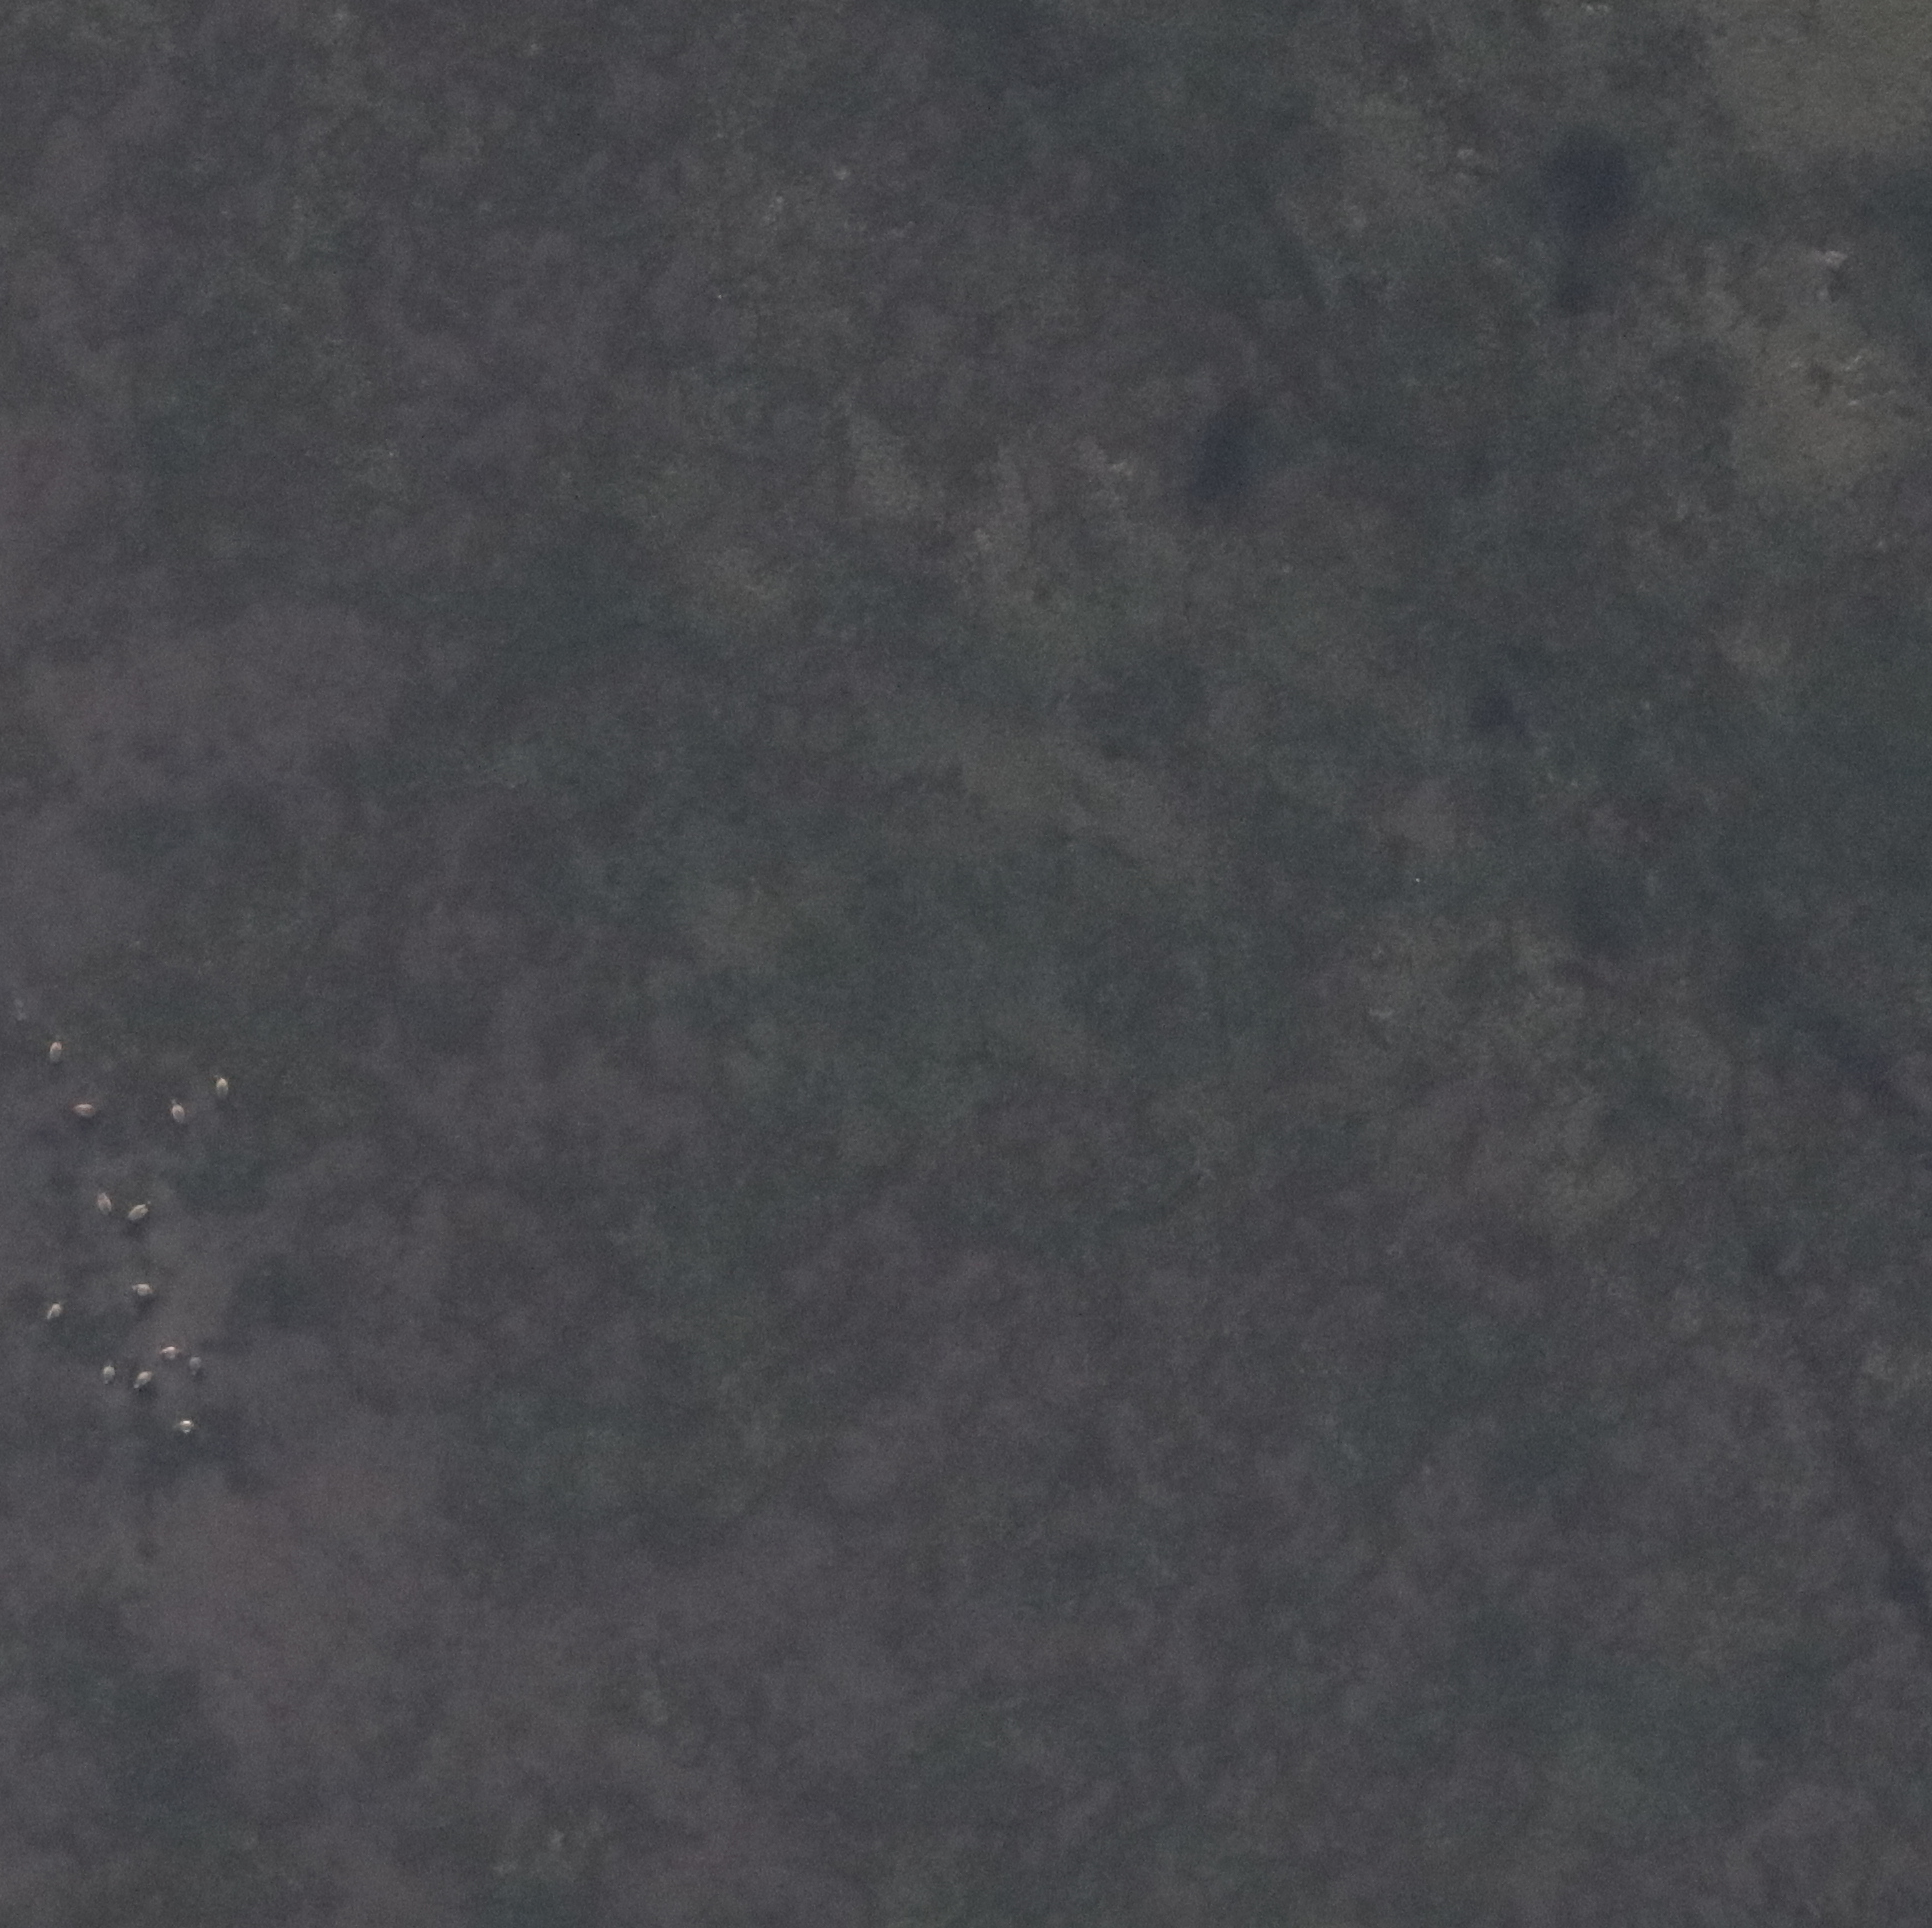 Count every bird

13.